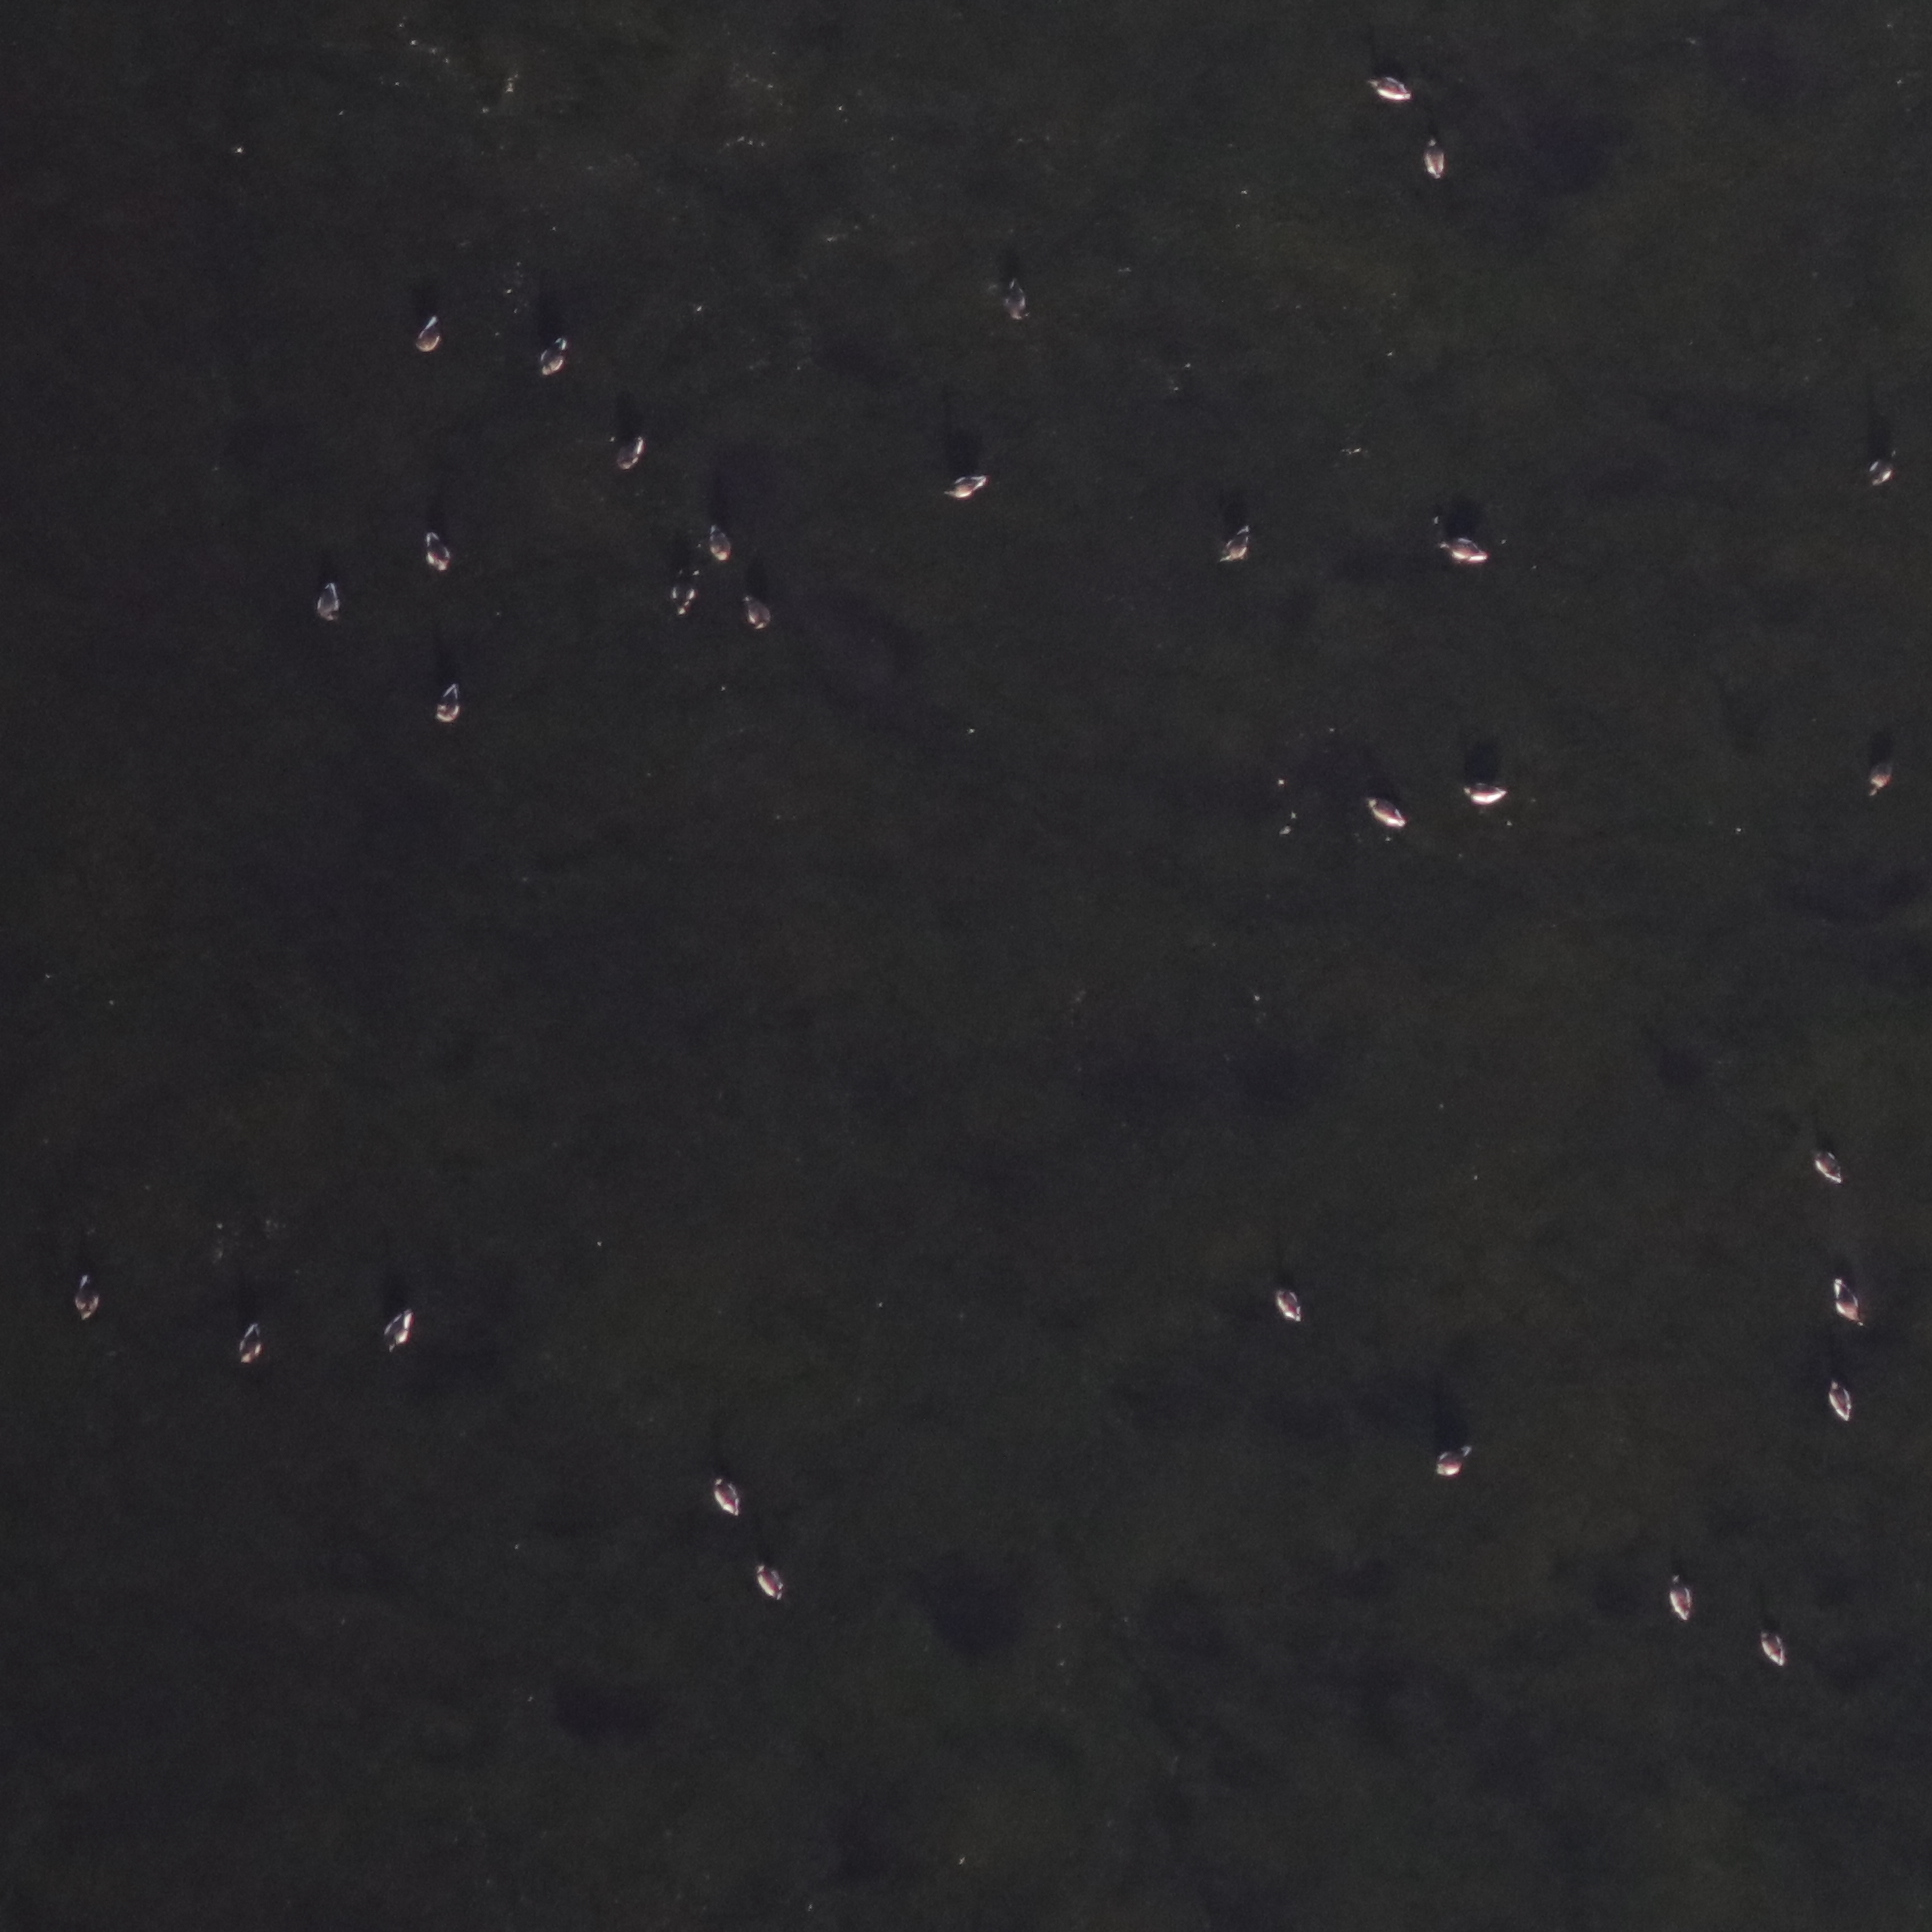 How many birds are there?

31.